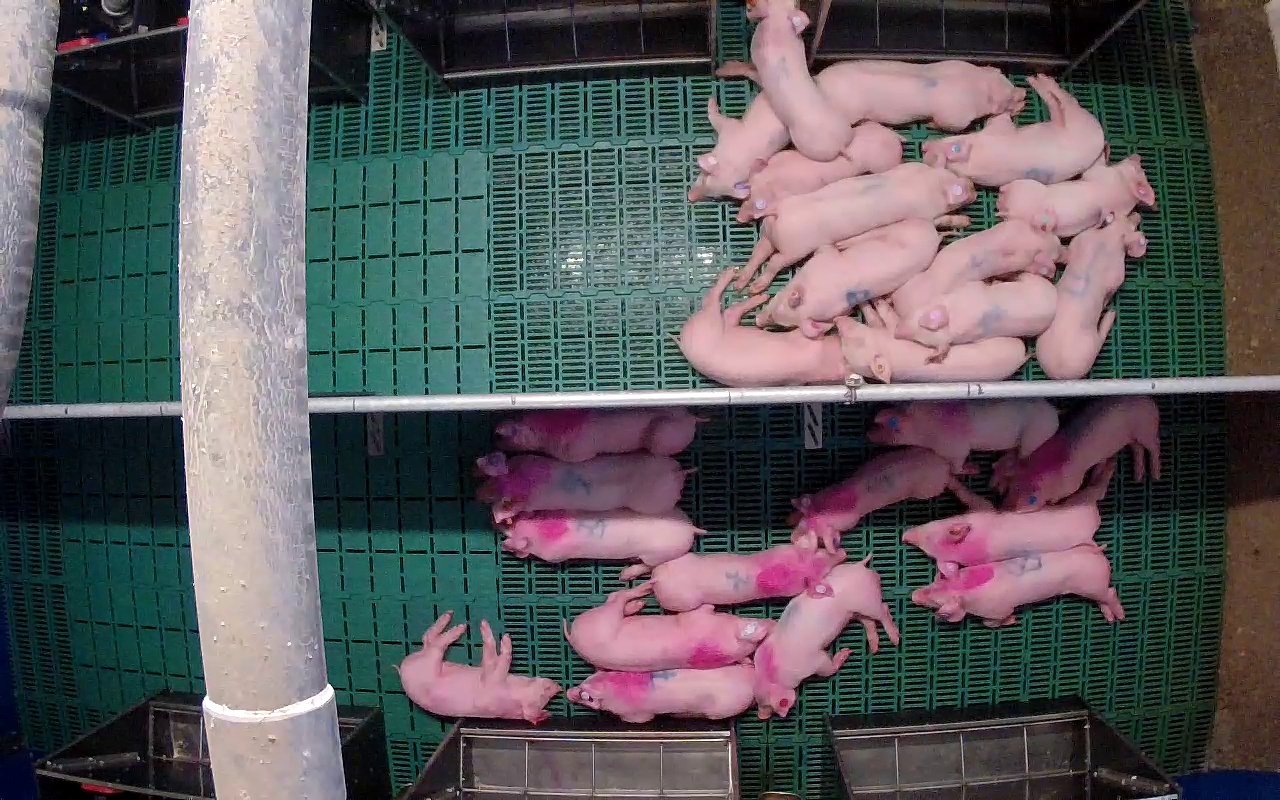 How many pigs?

26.